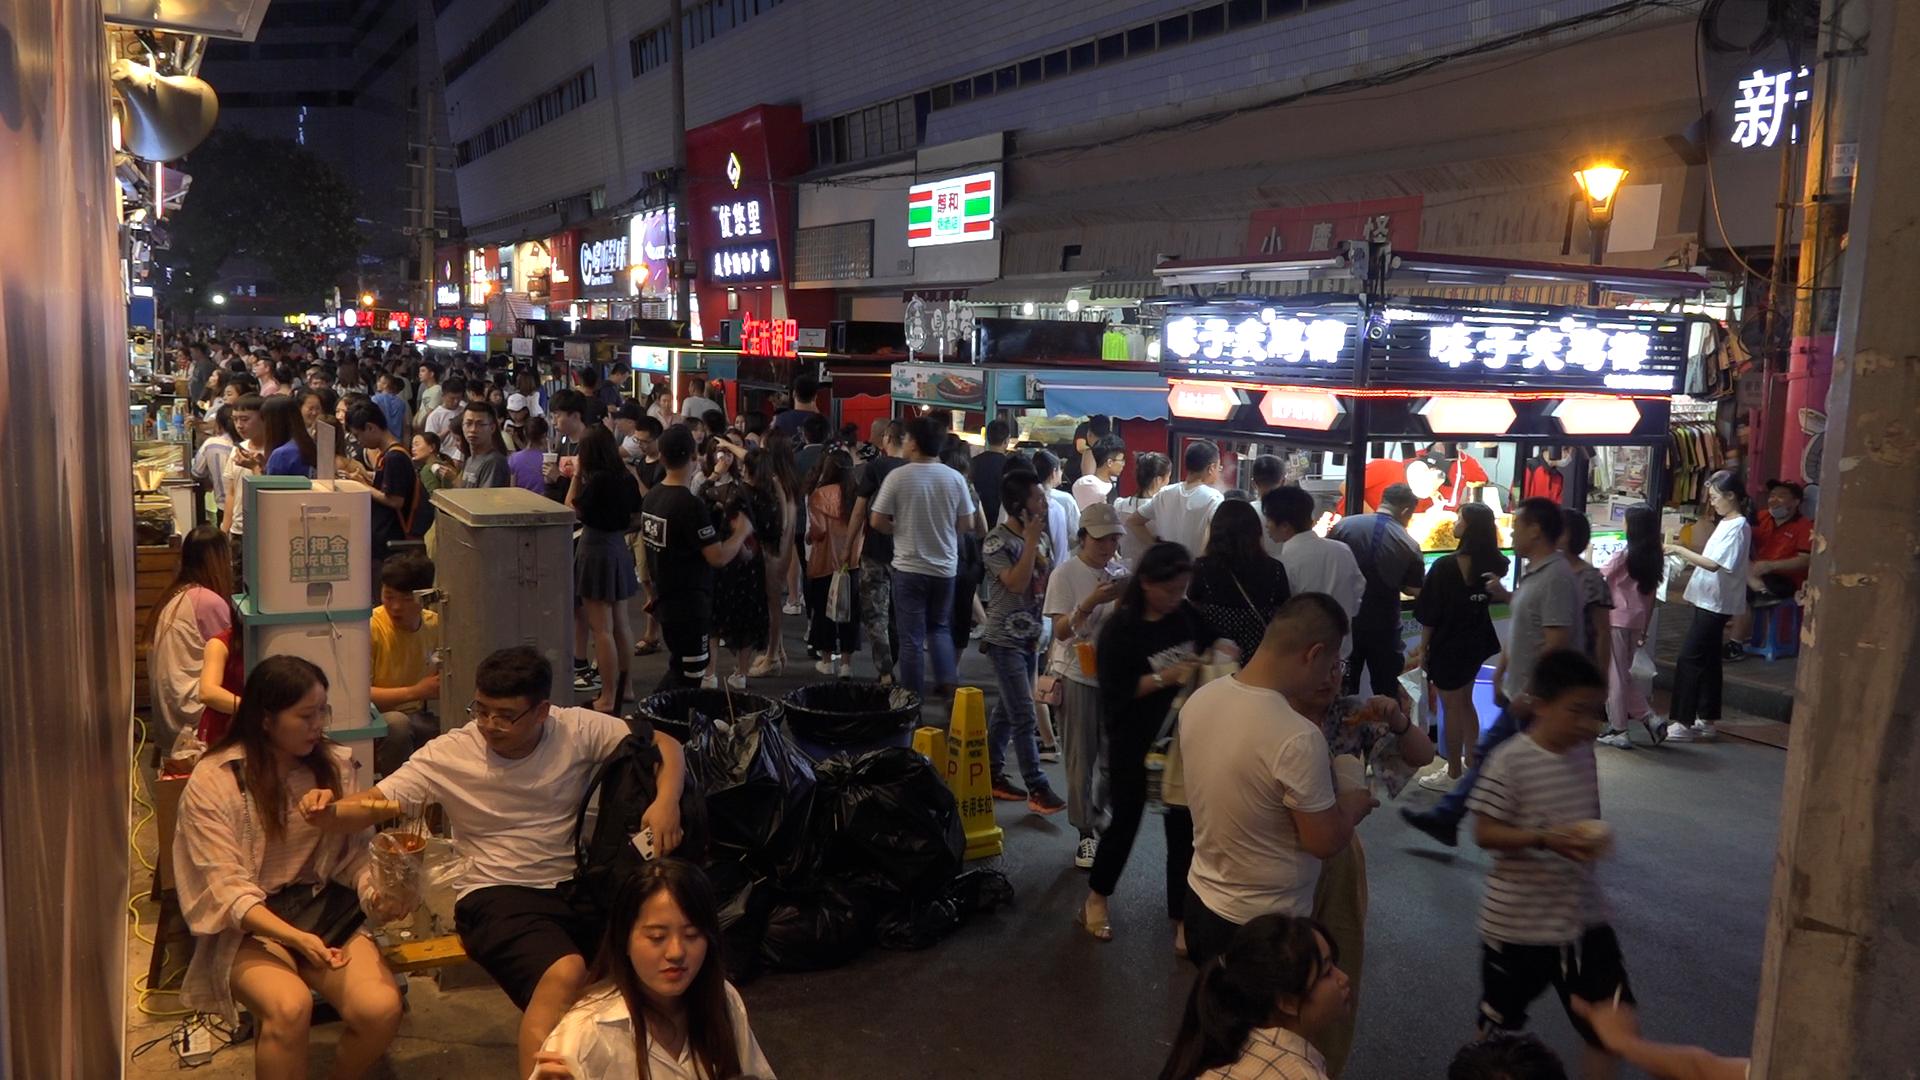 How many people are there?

153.